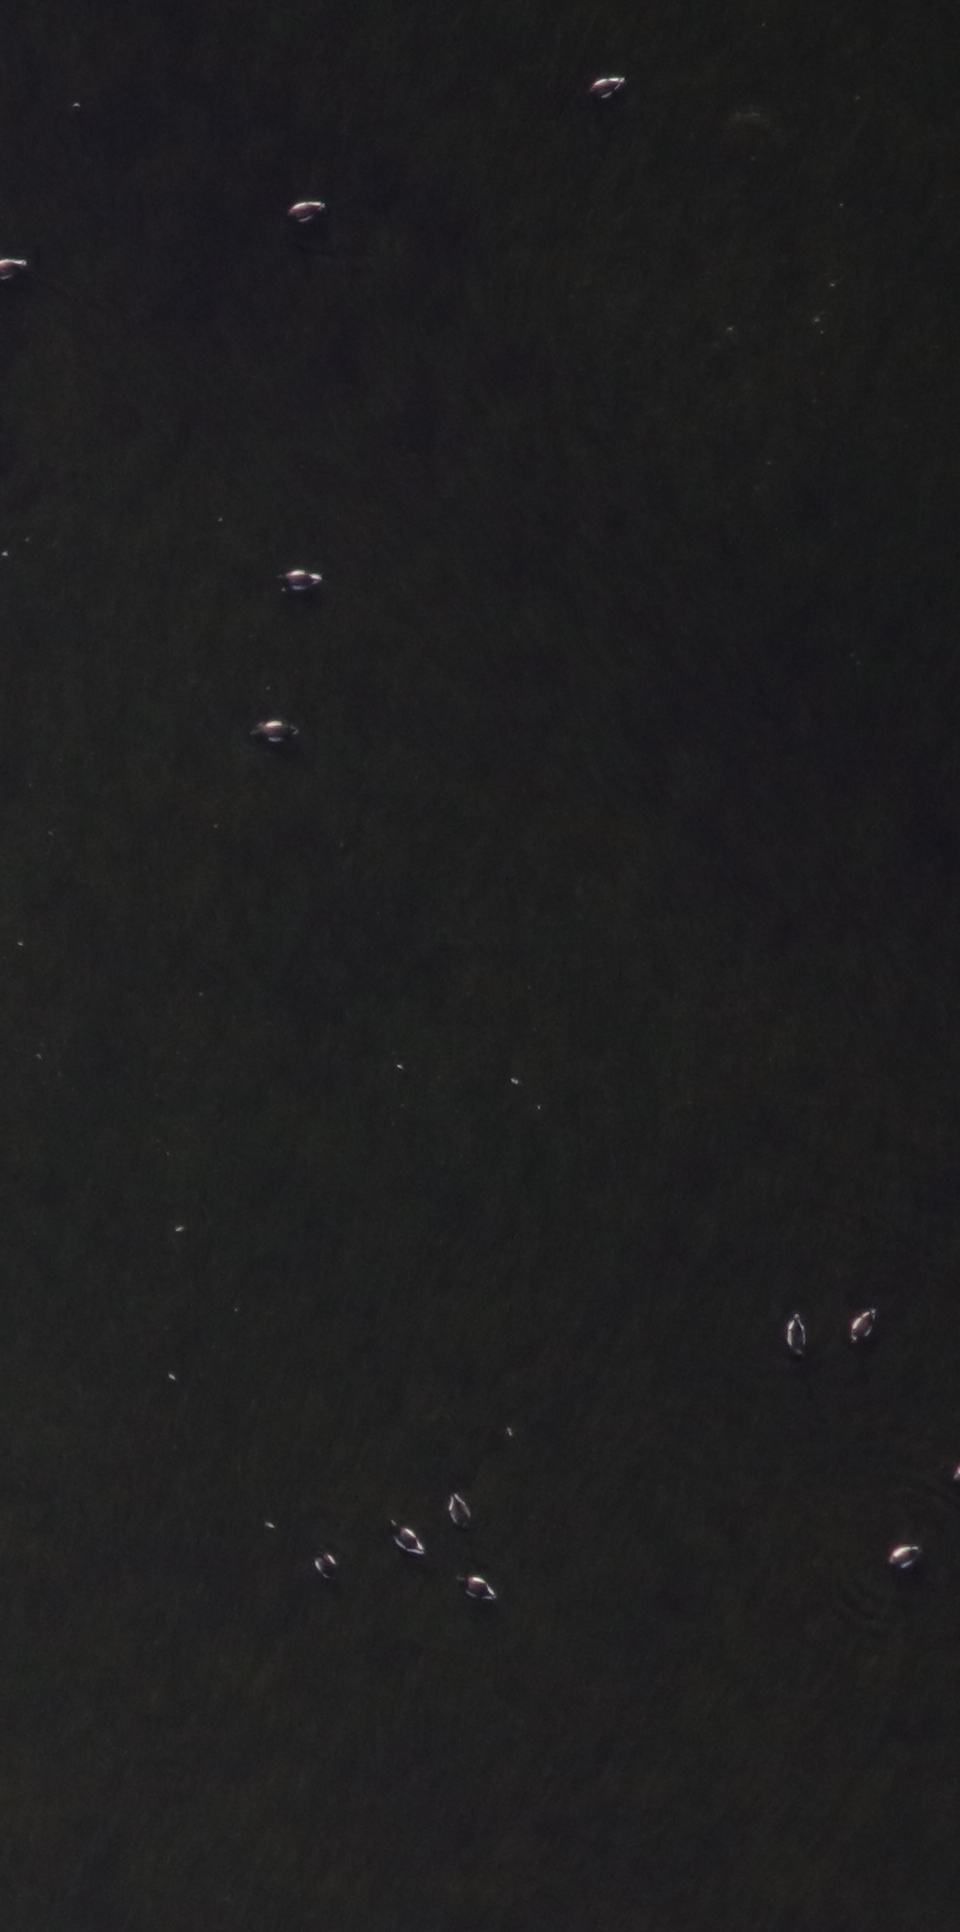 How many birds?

12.